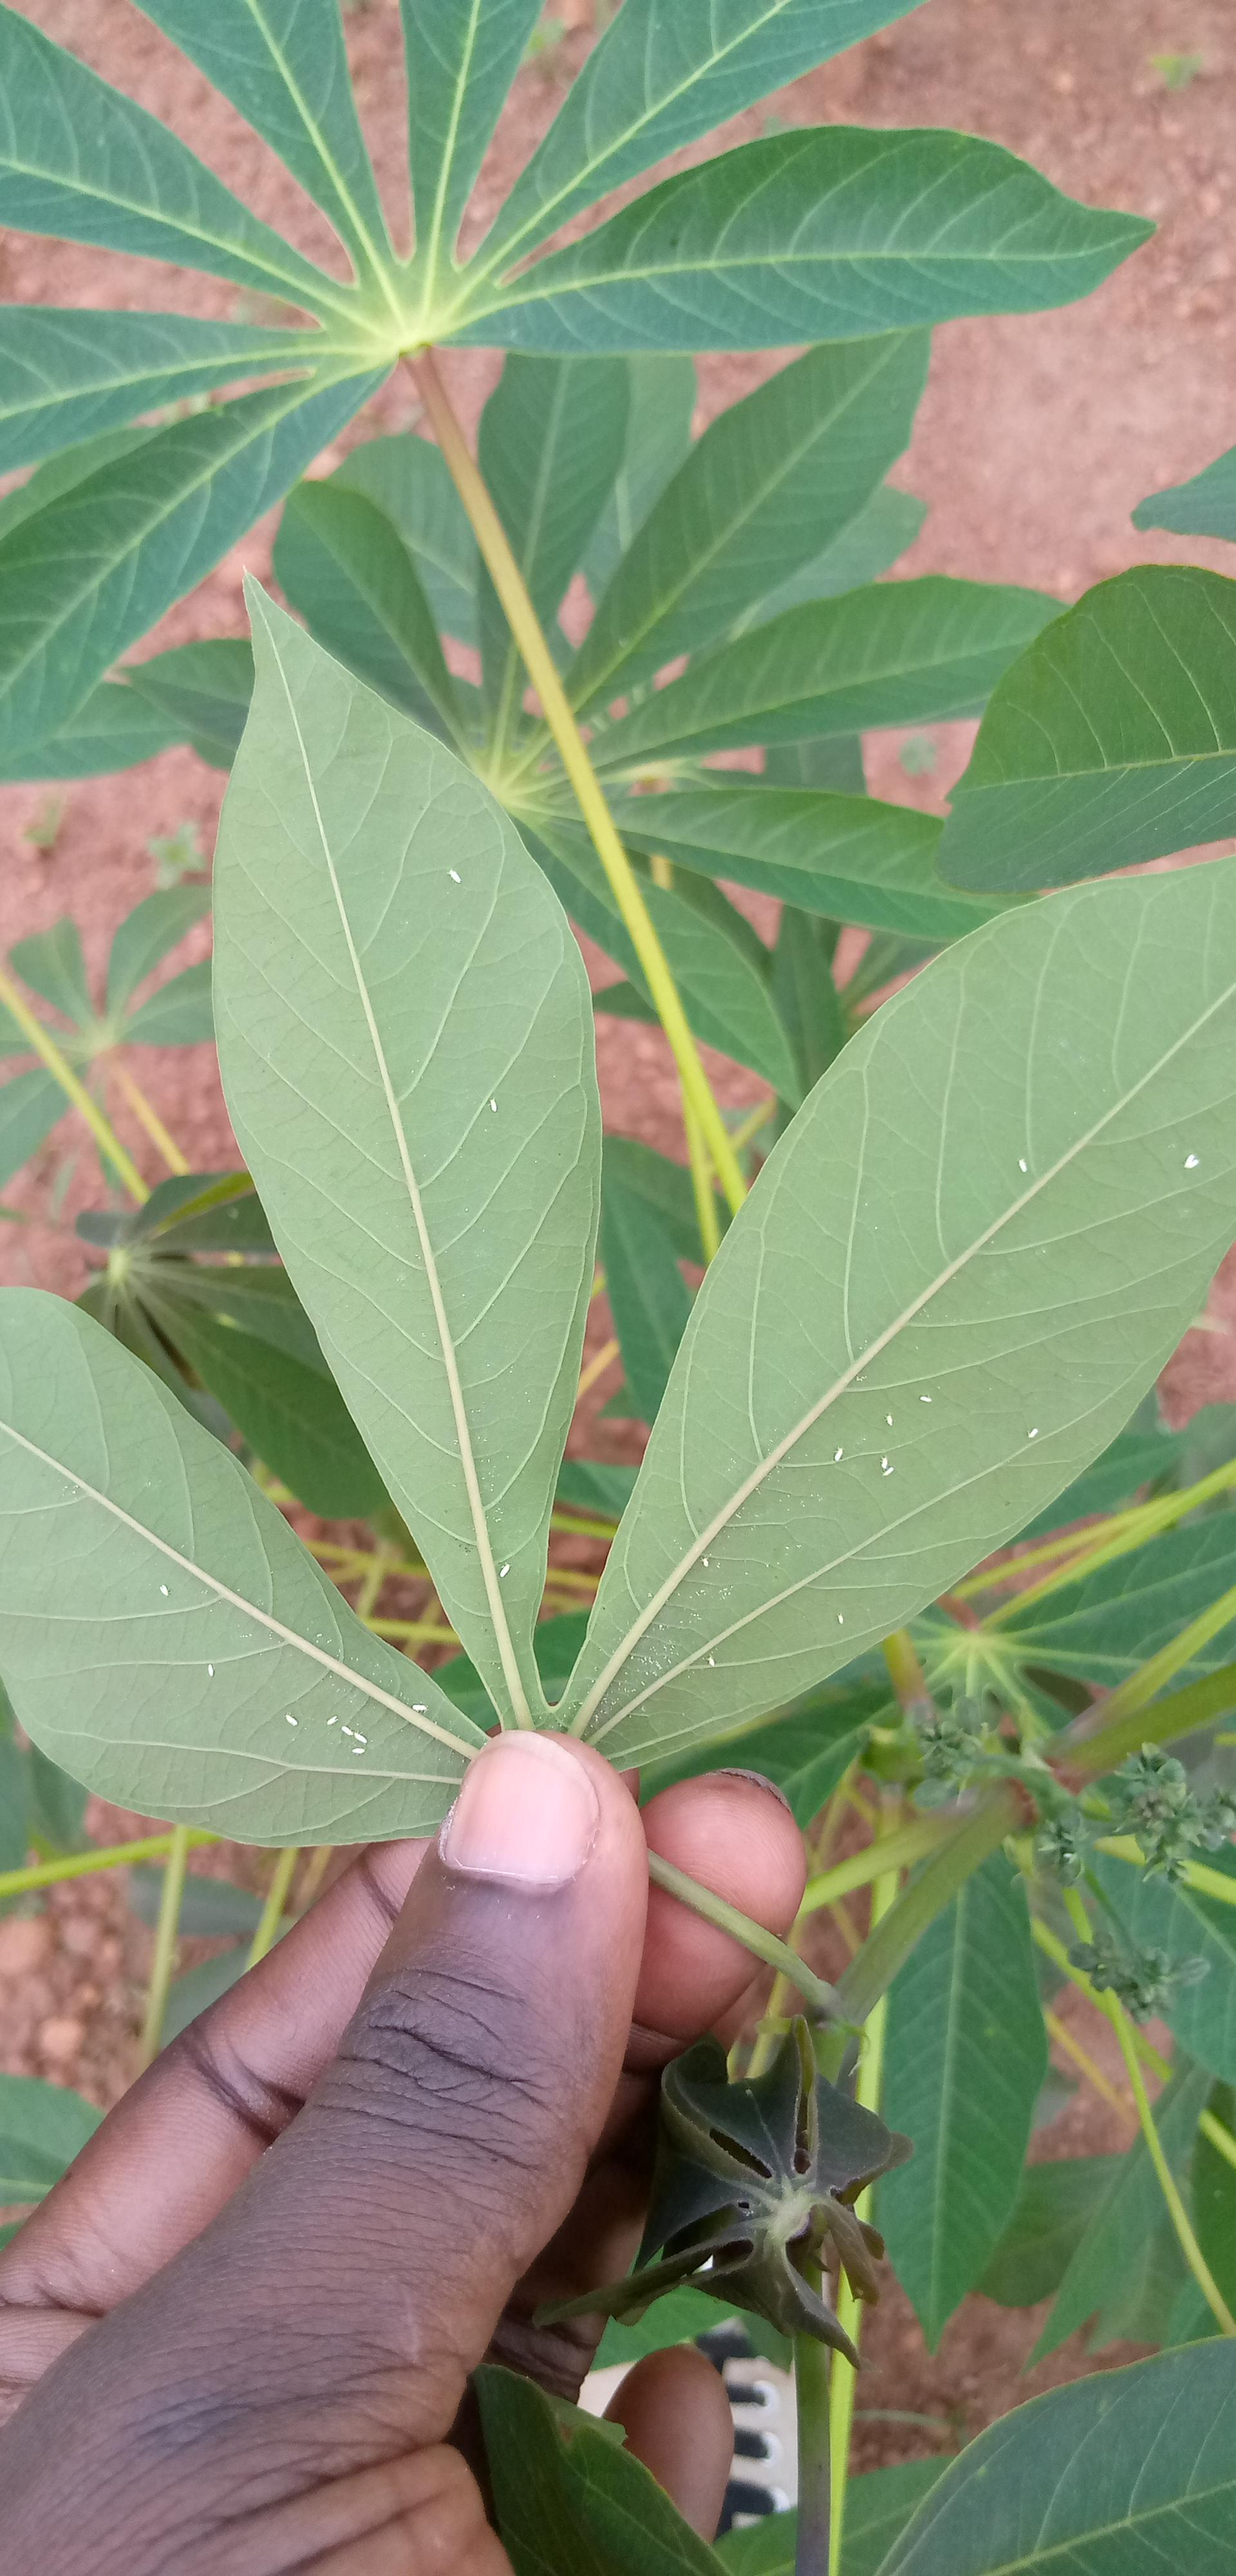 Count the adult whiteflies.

22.